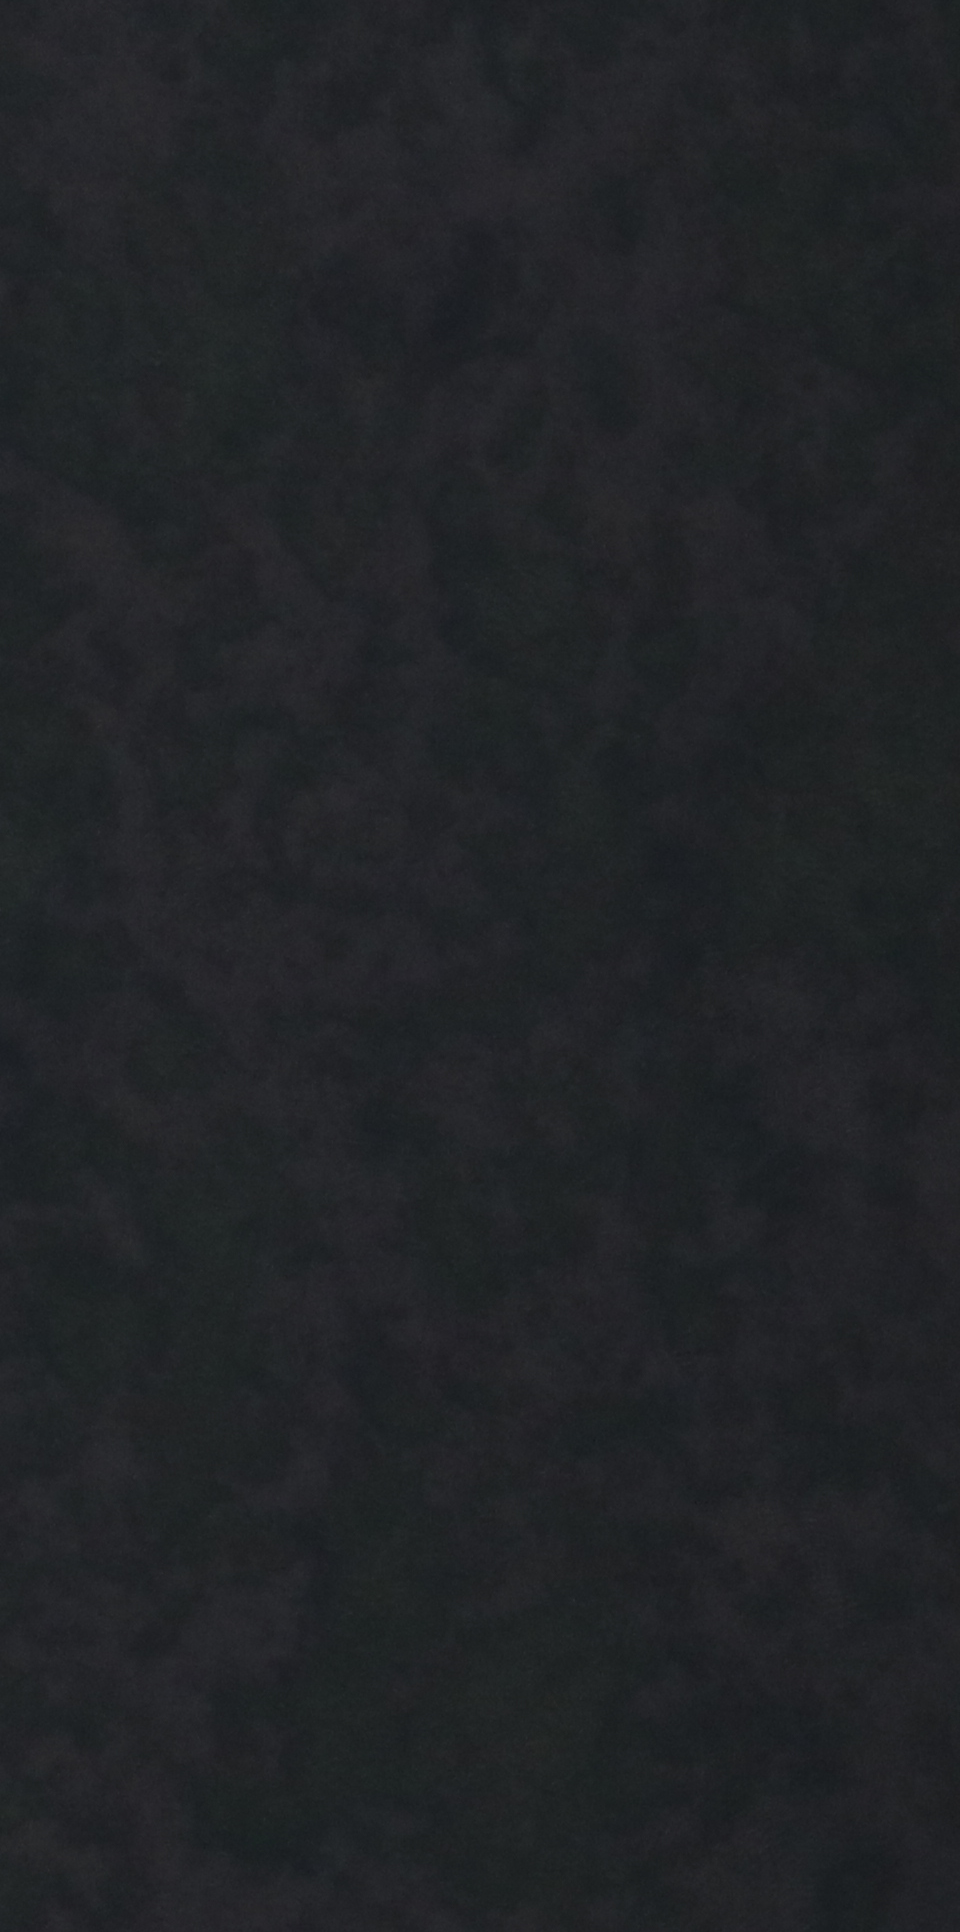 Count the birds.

0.